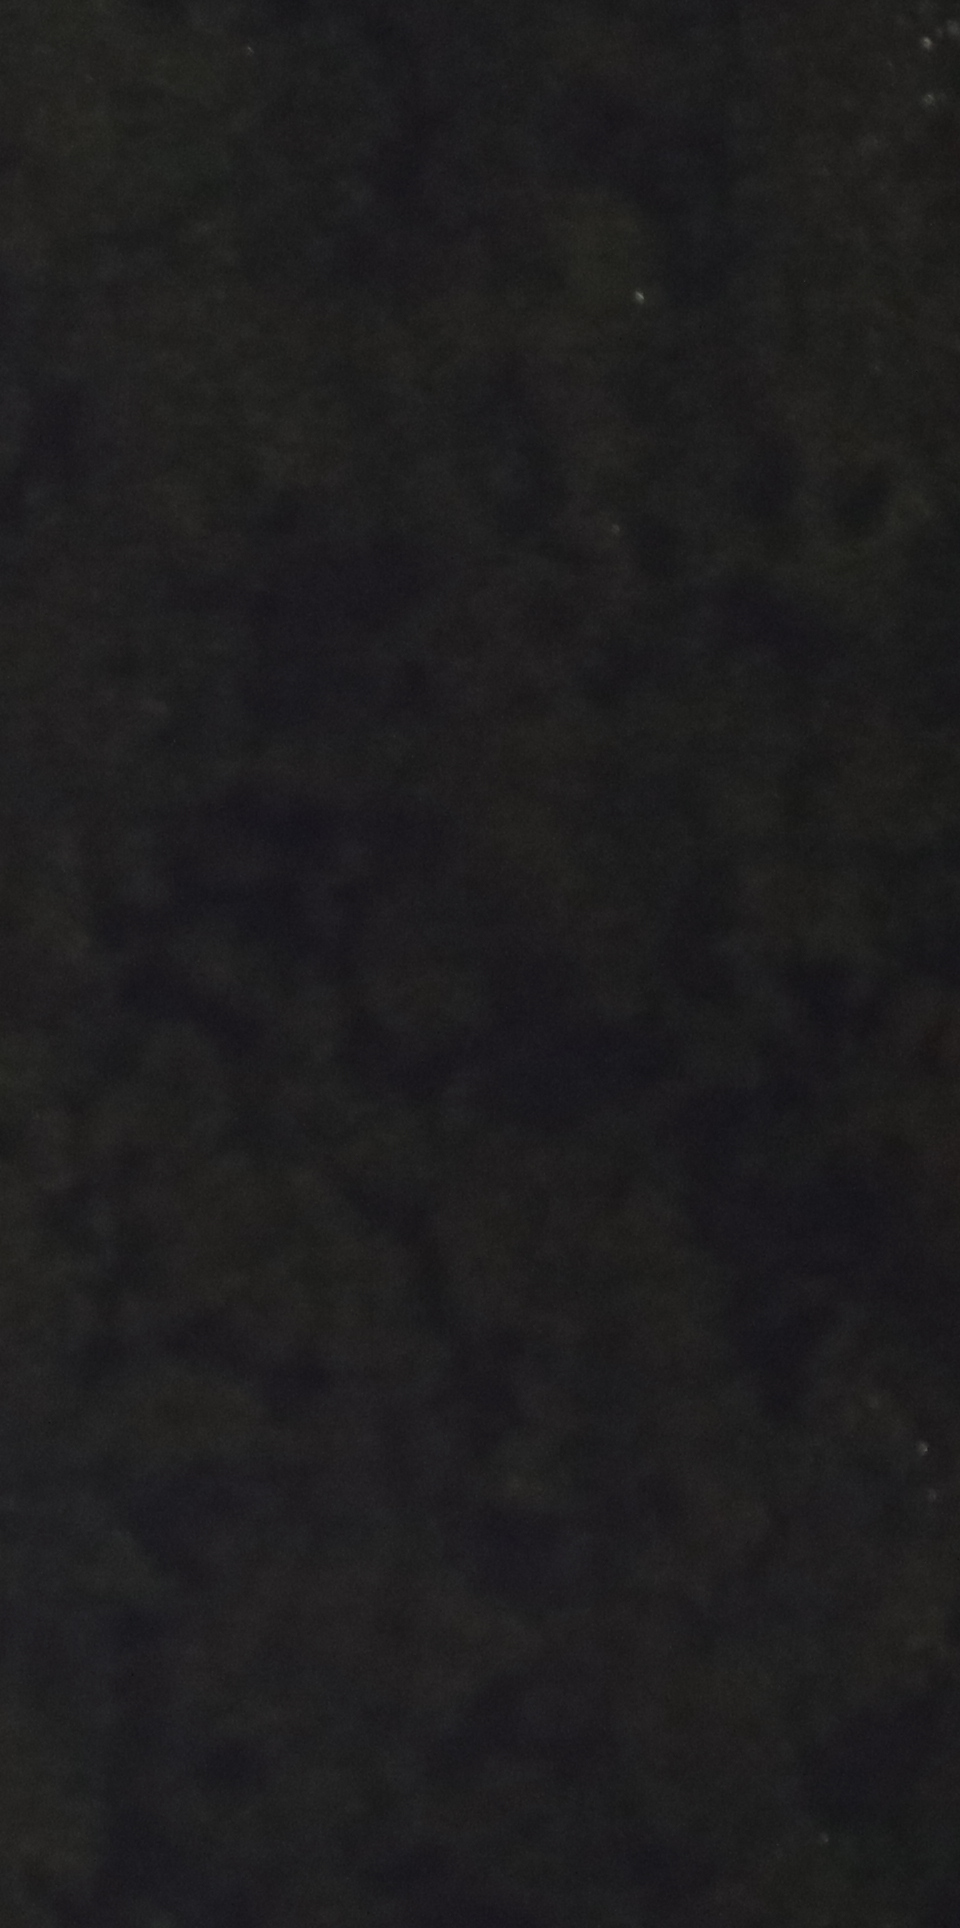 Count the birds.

0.